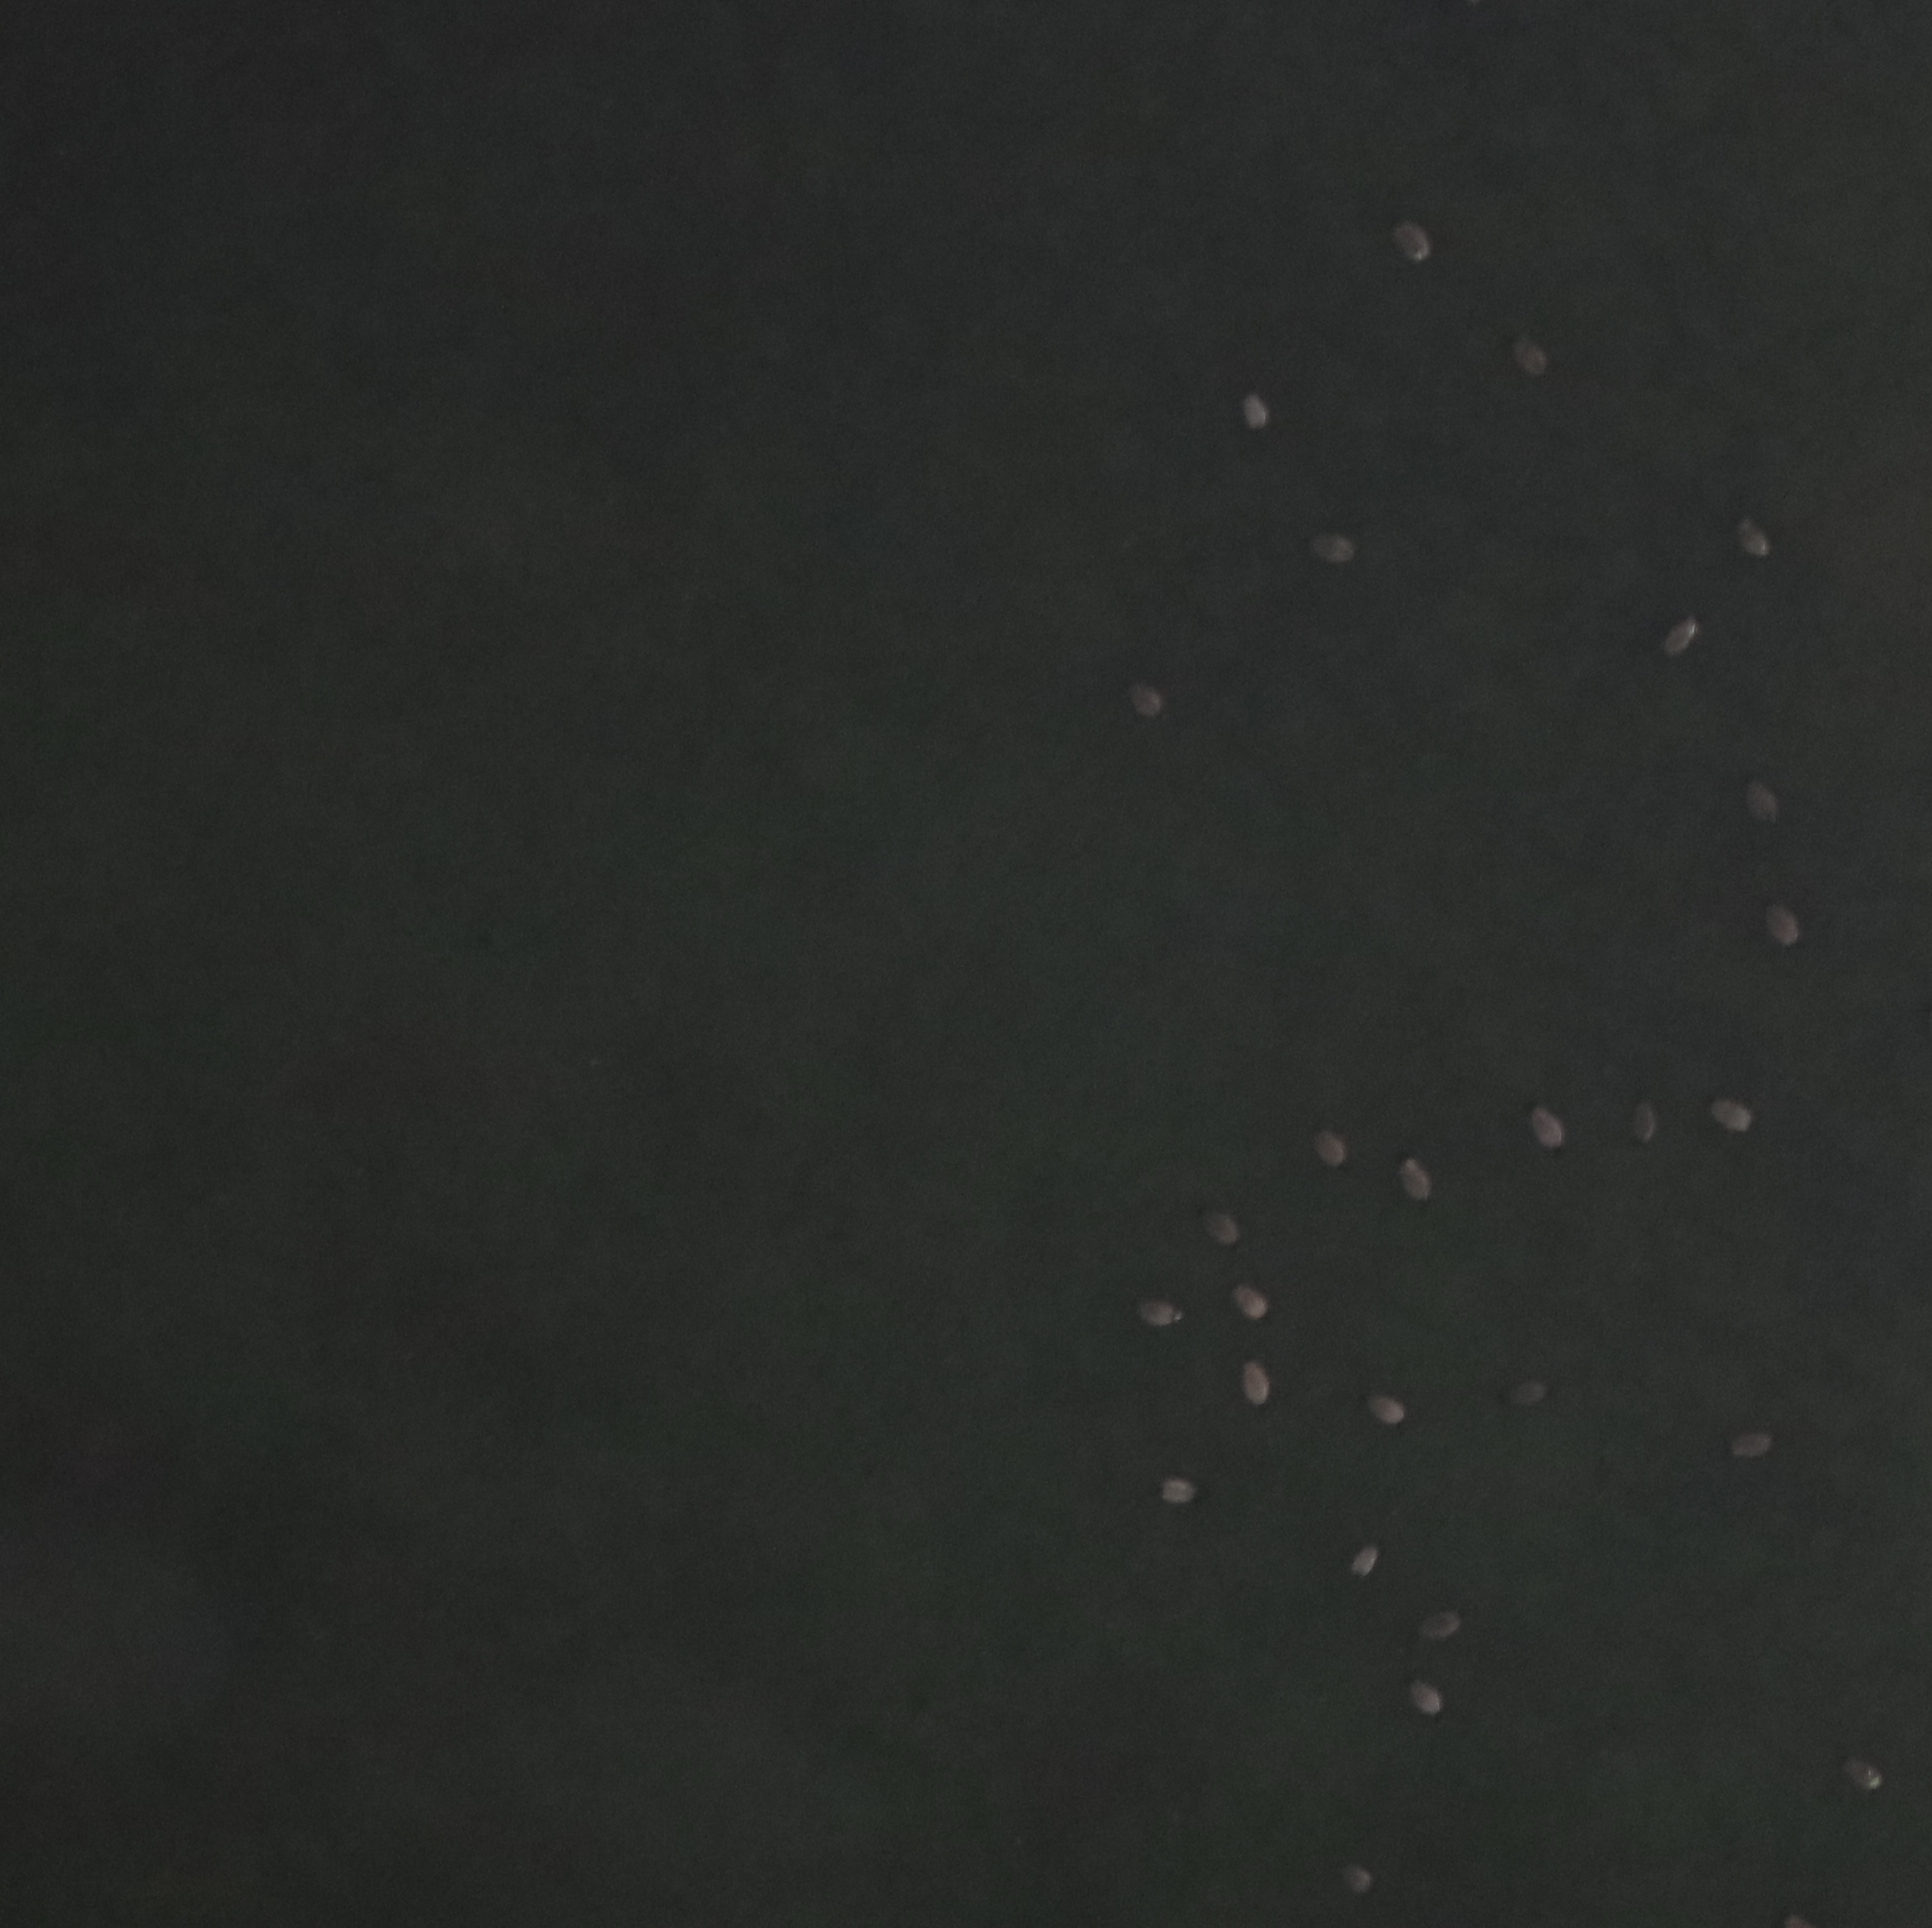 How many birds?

27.